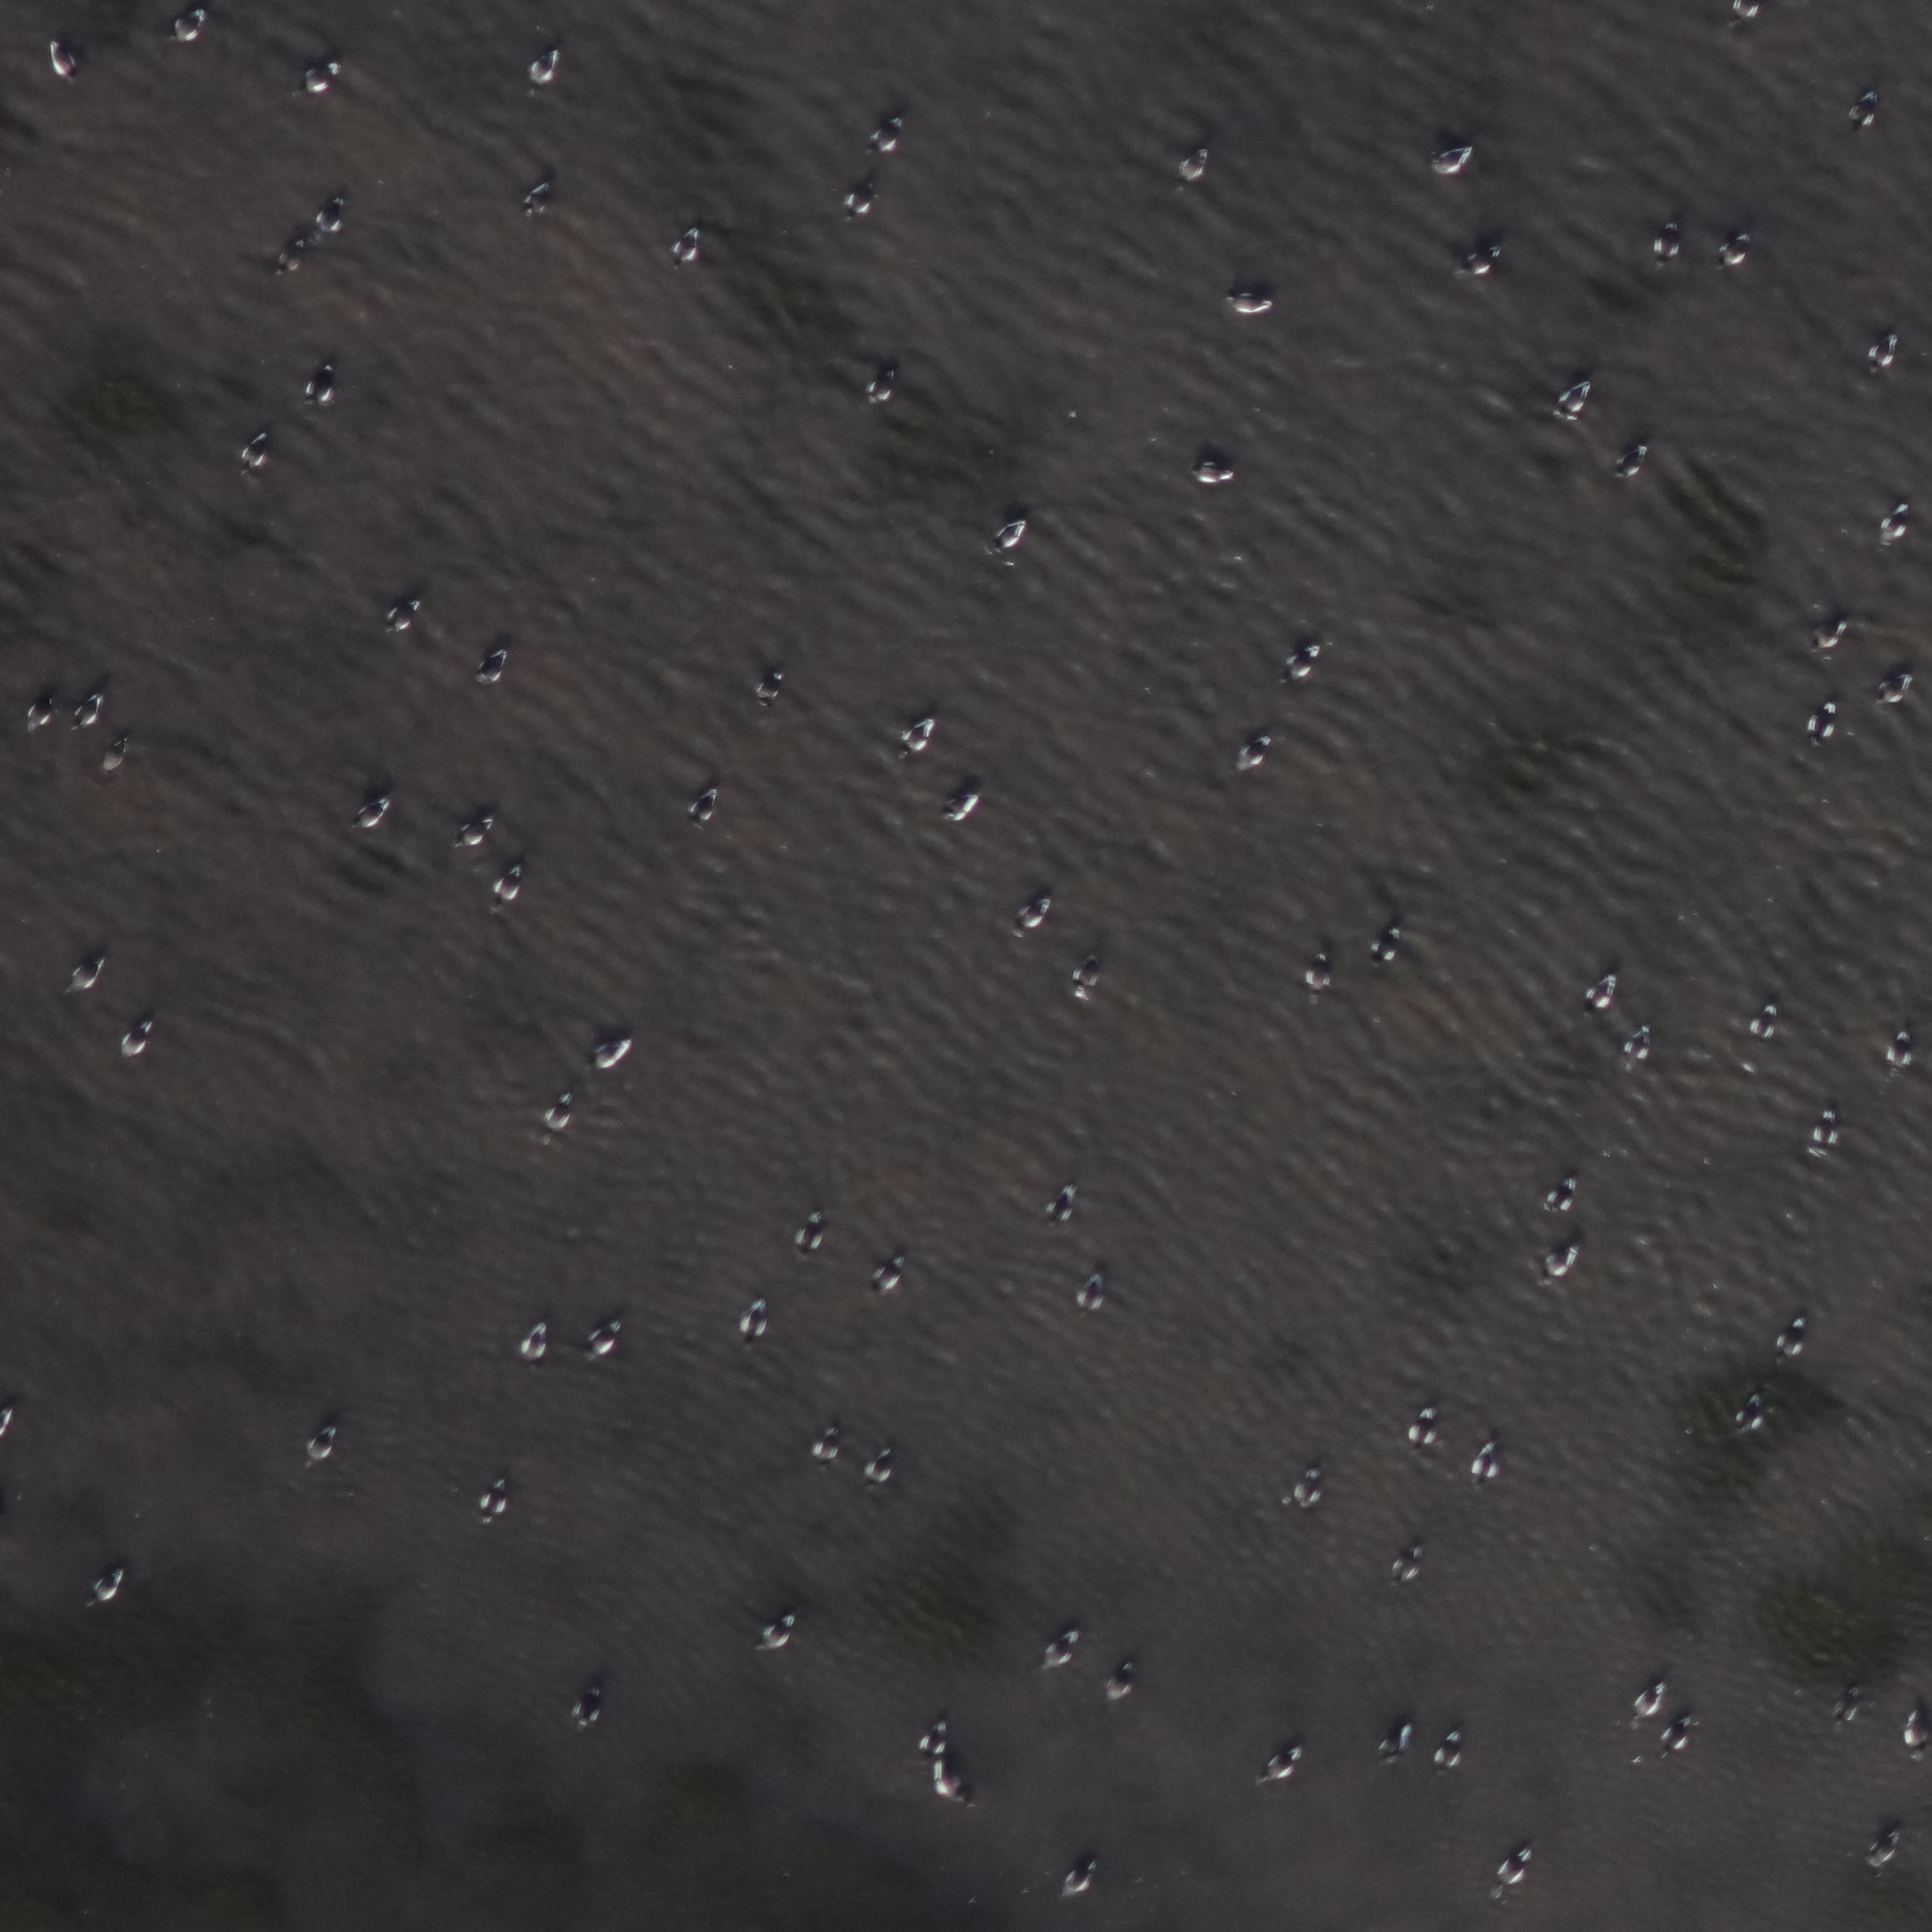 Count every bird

93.